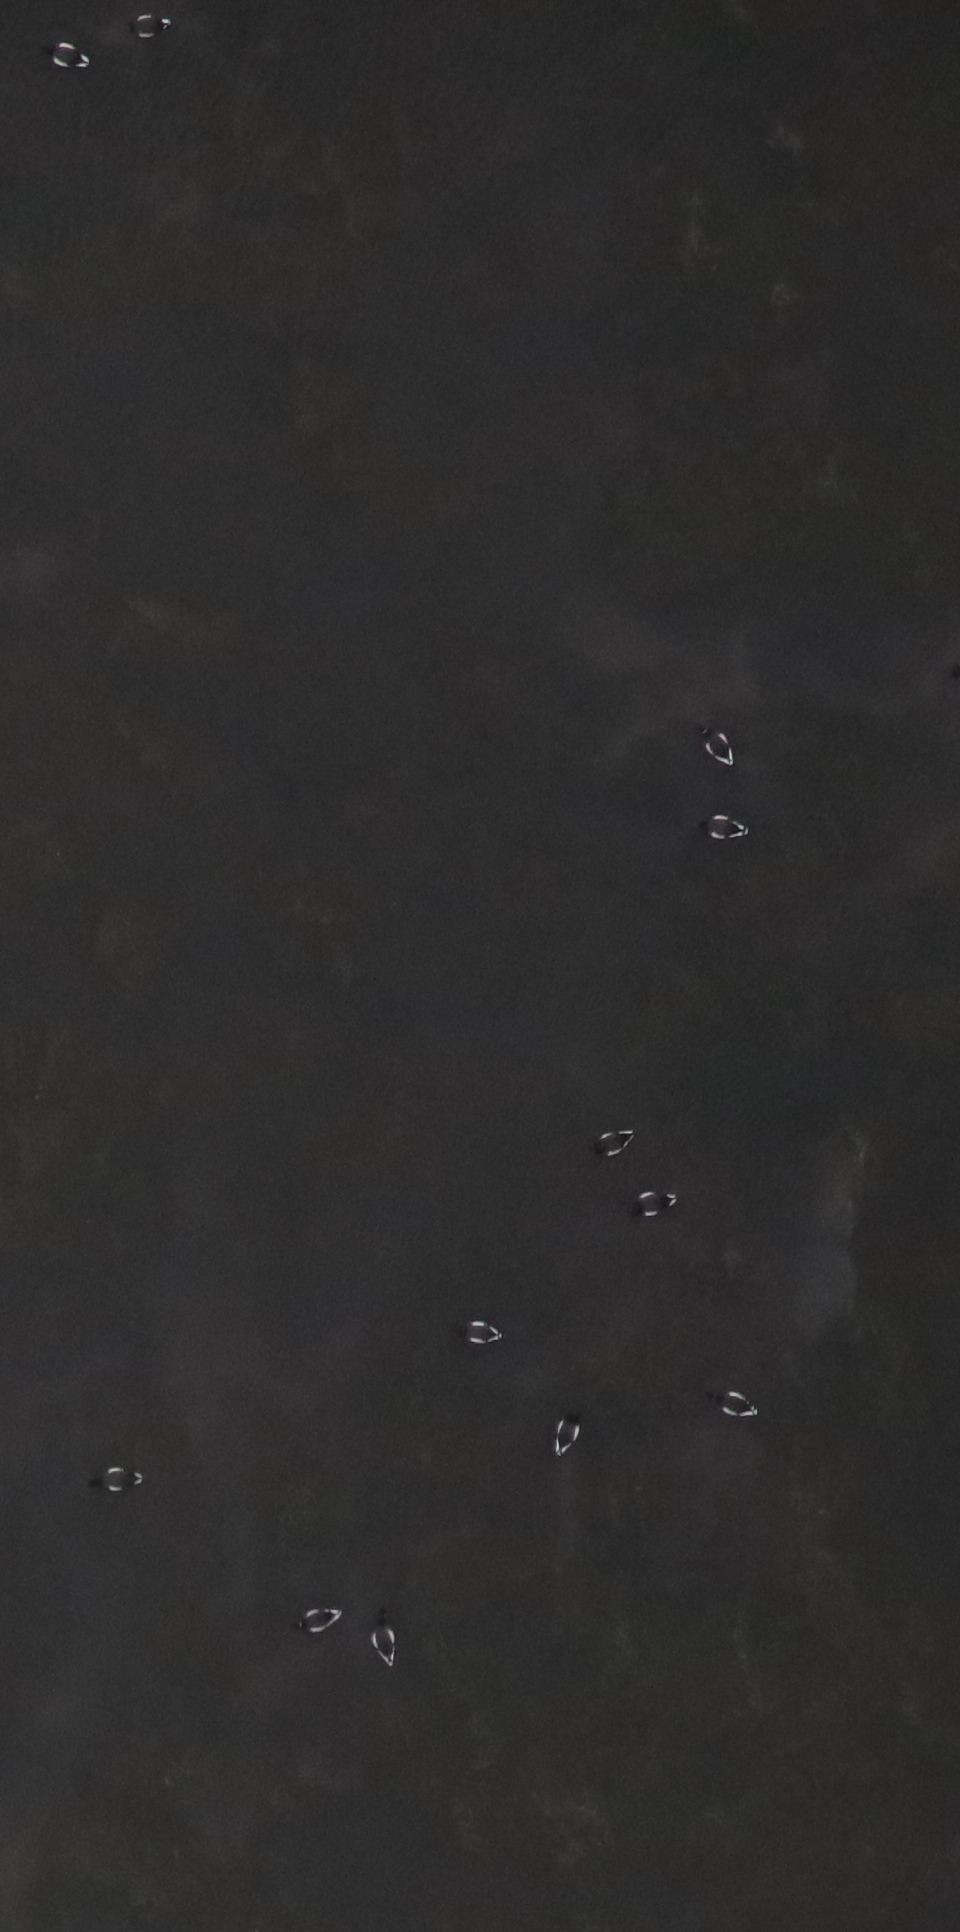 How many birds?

12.